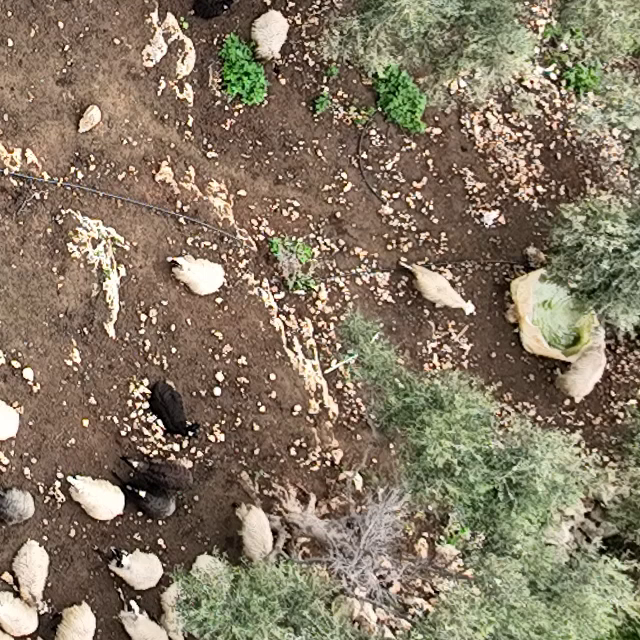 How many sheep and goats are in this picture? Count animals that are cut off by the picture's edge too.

21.